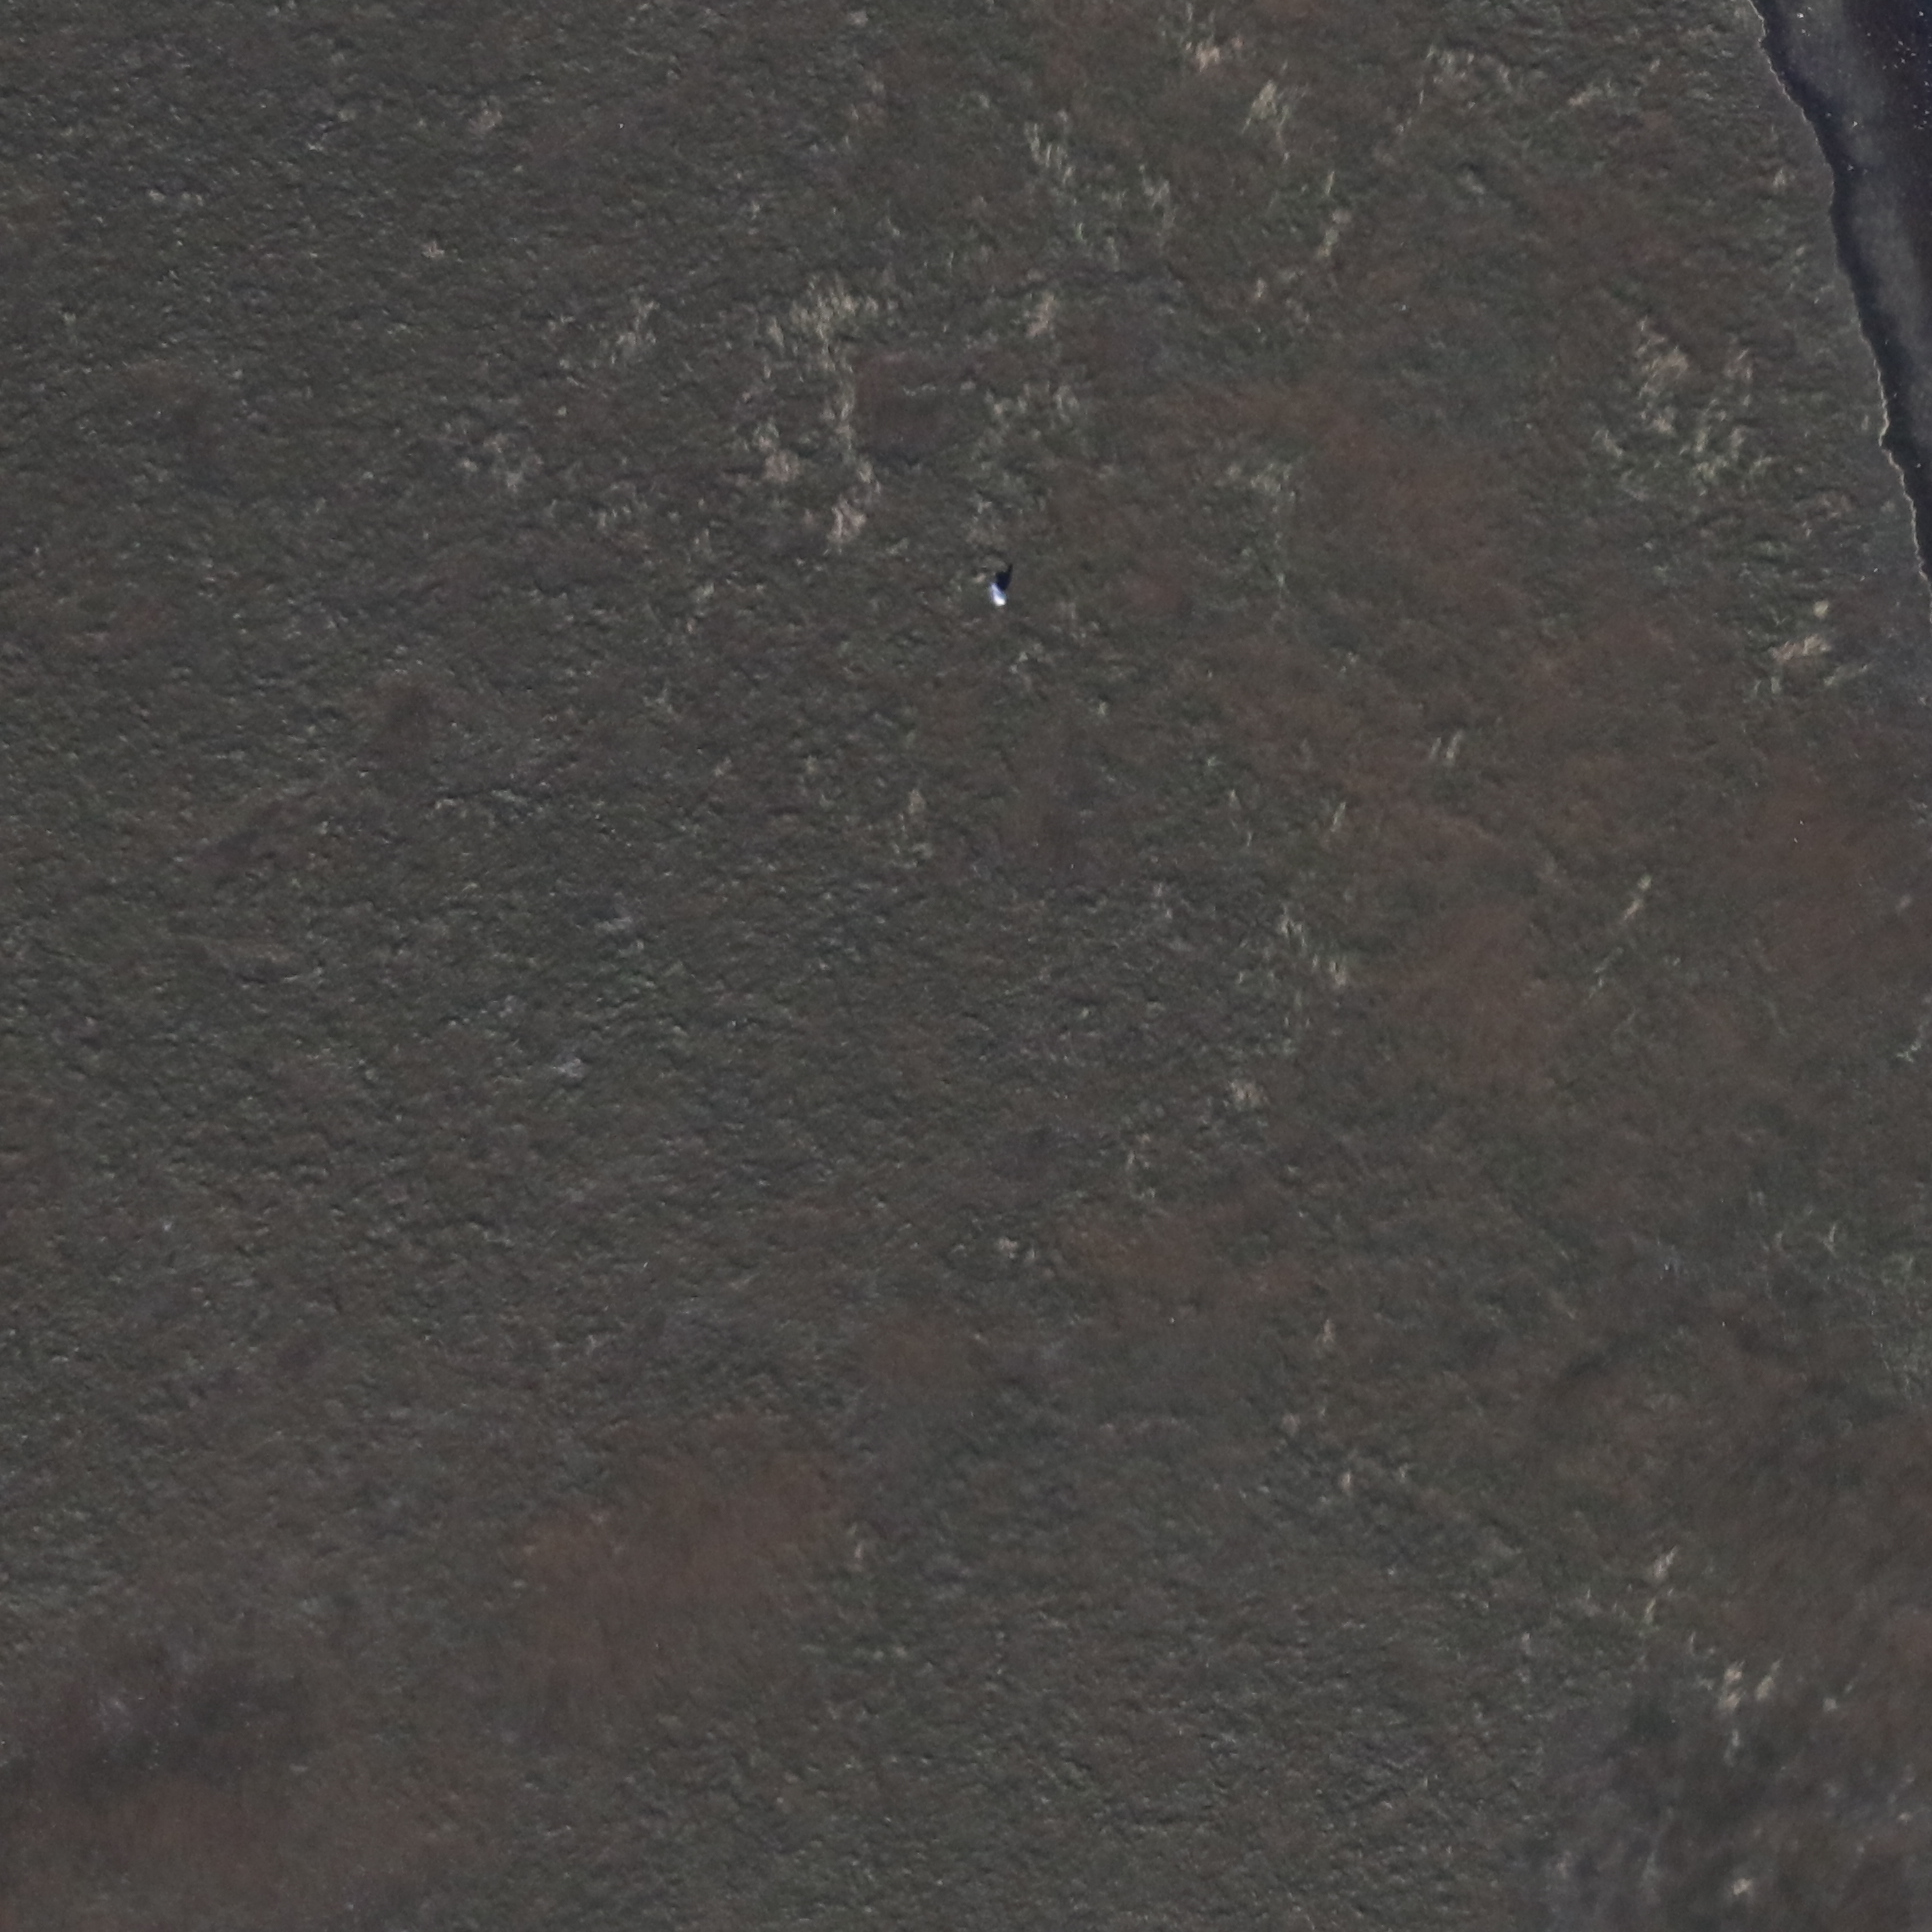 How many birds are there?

1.